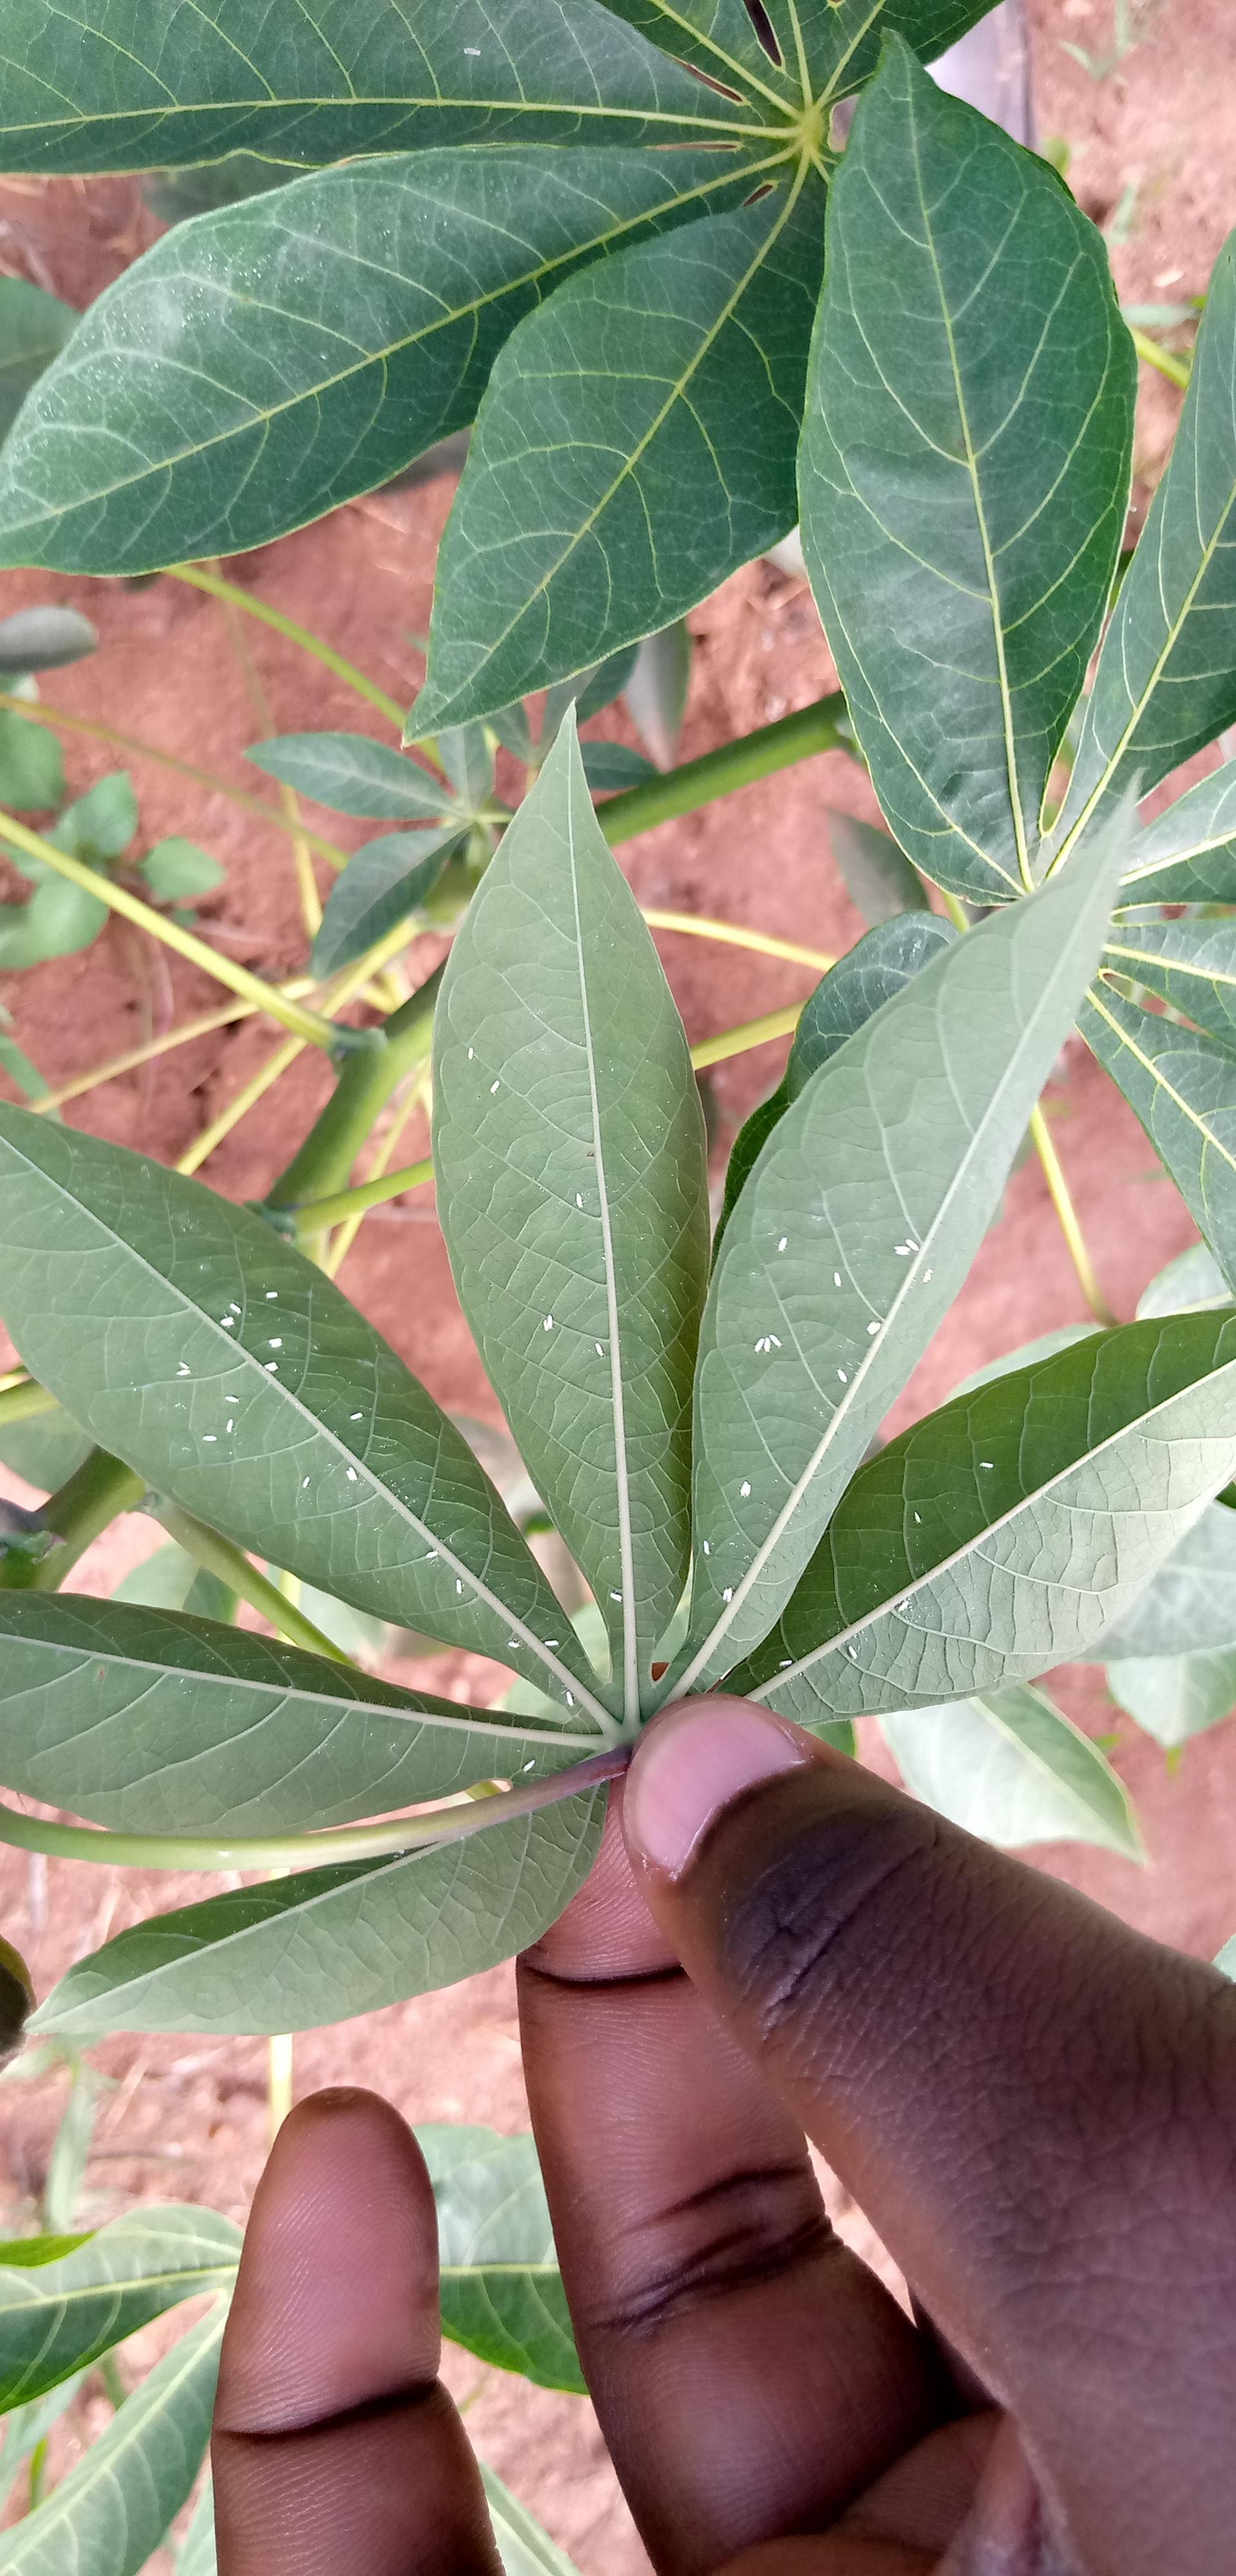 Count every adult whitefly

52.